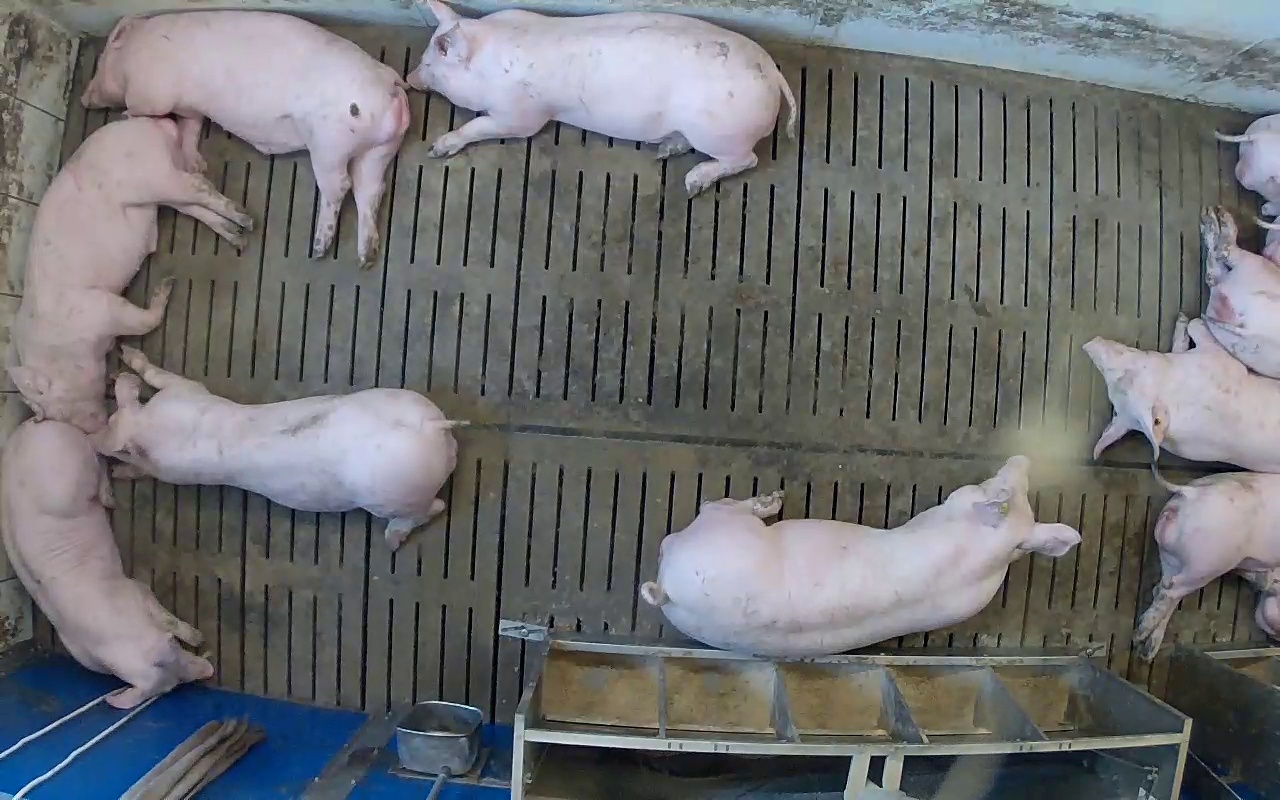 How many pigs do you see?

10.